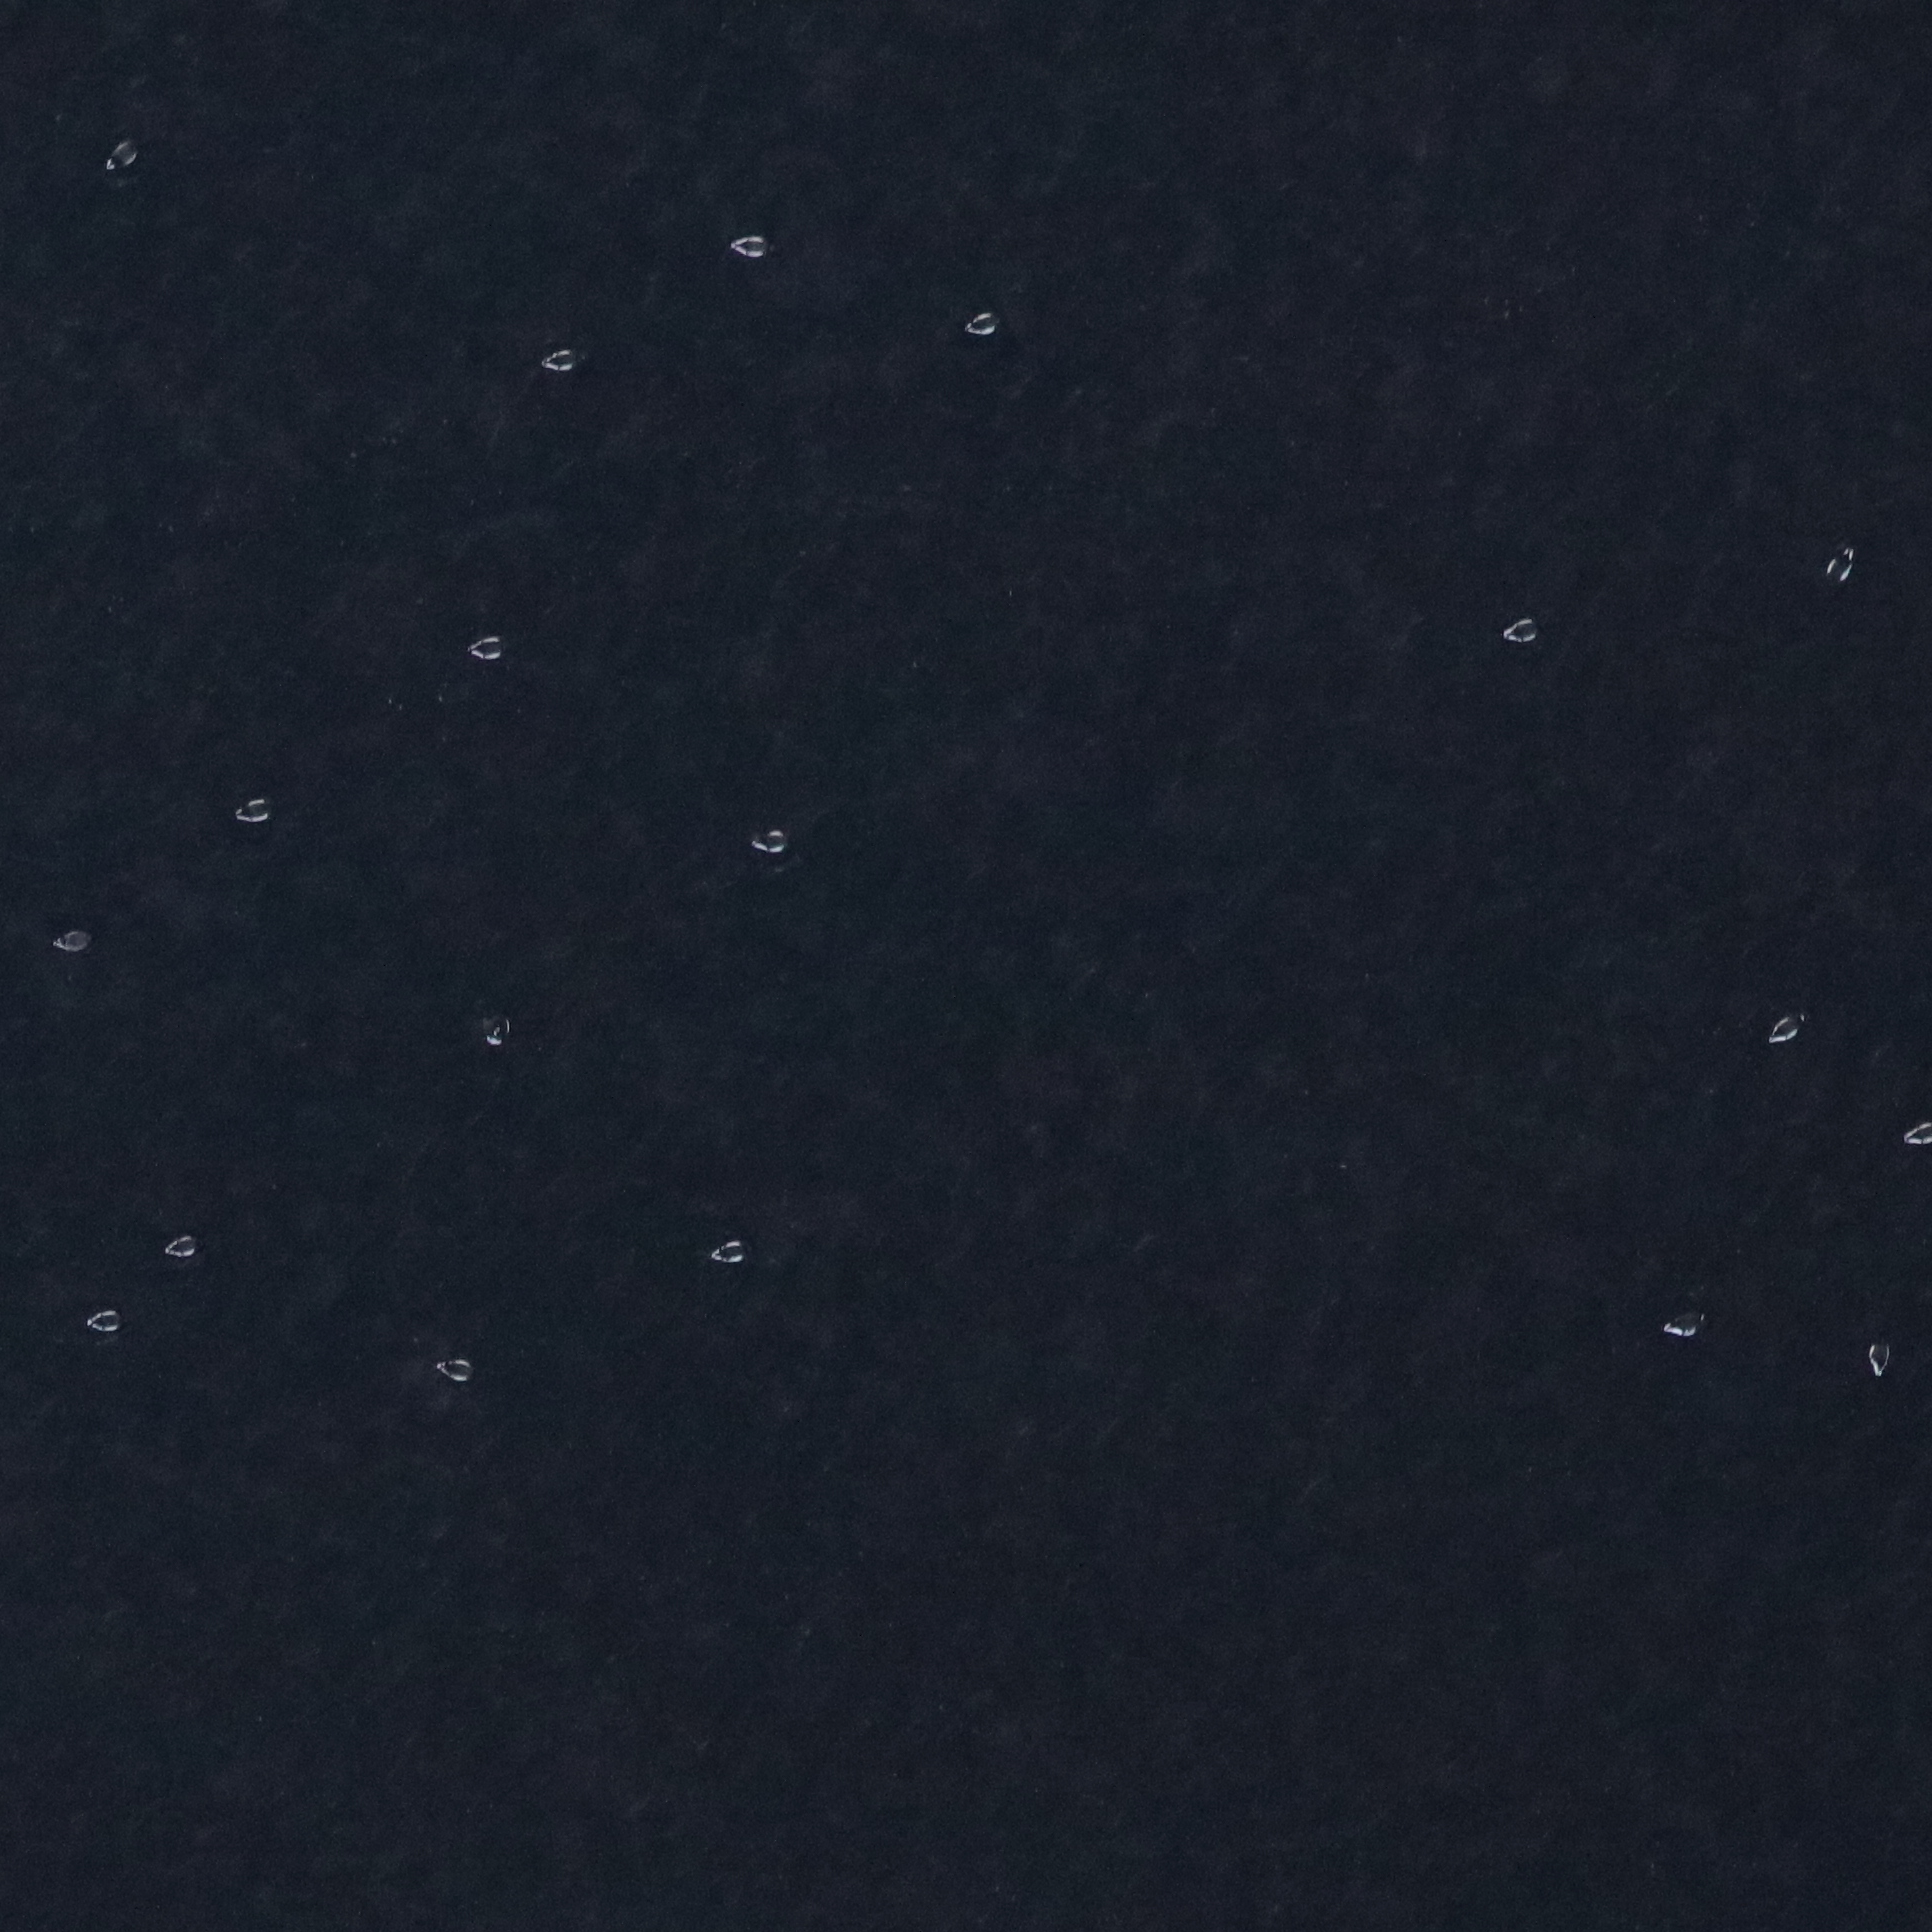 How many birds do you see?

19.